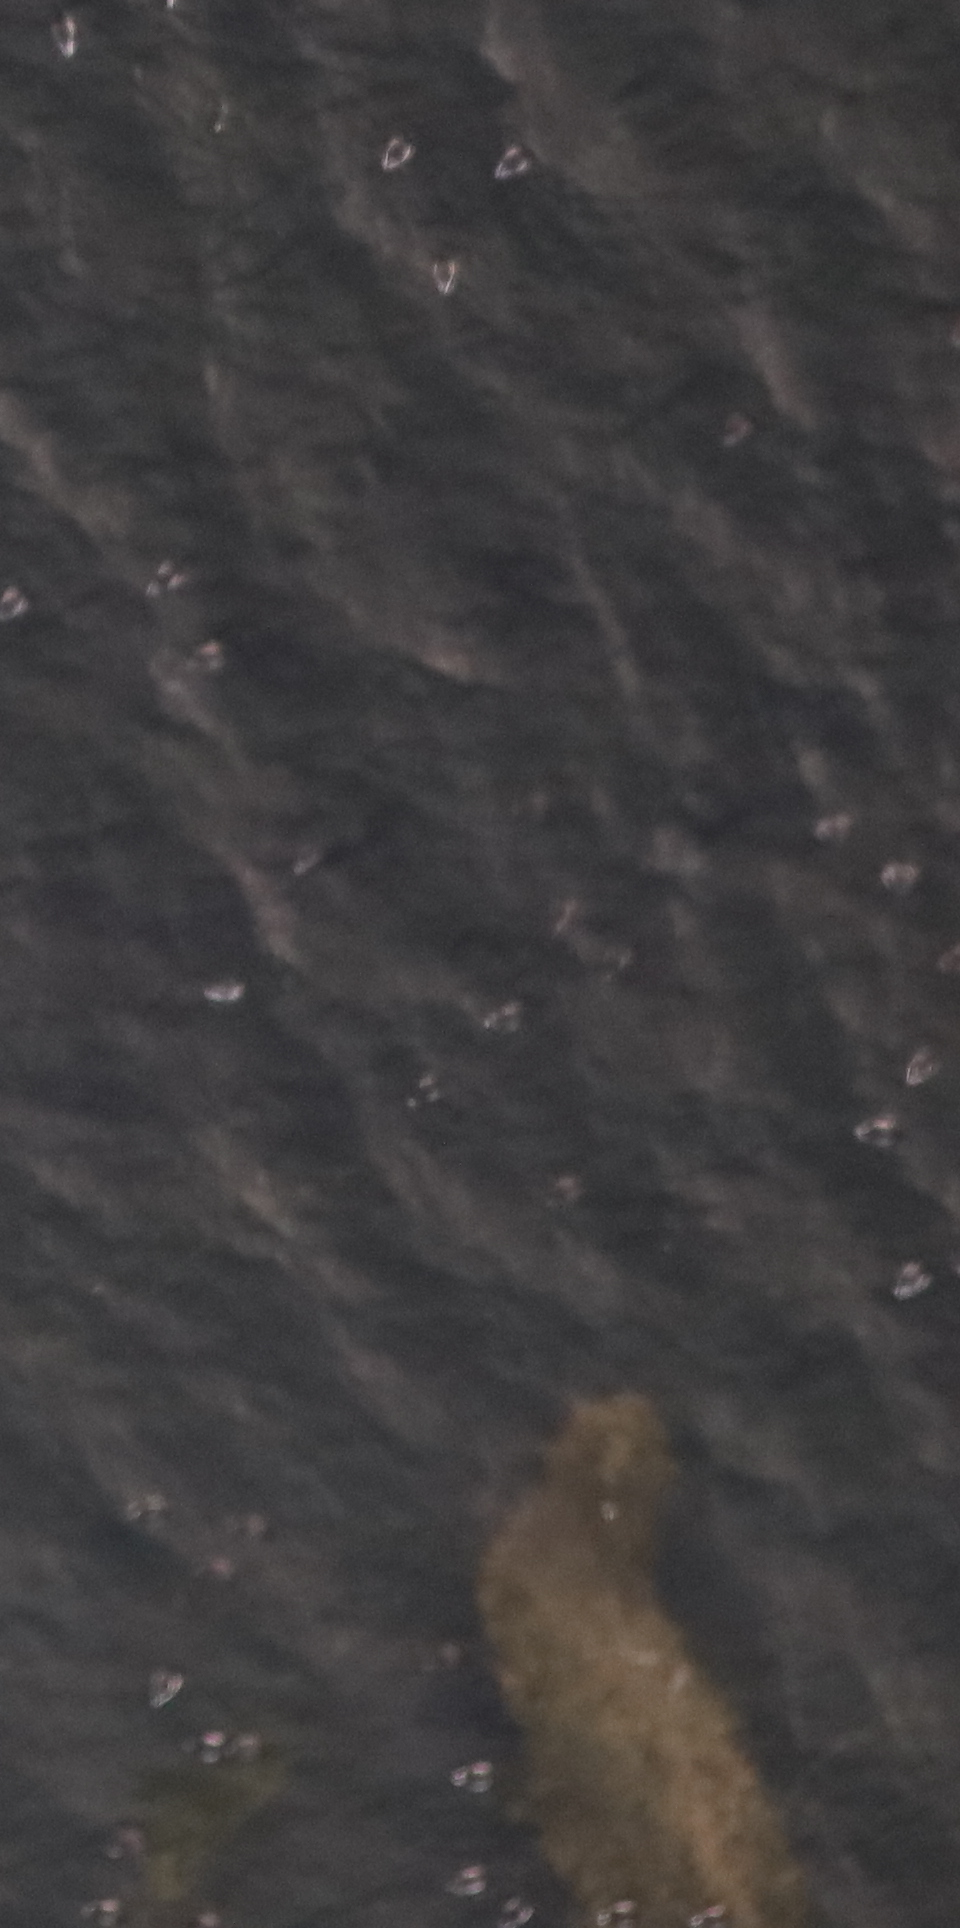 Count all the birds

32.